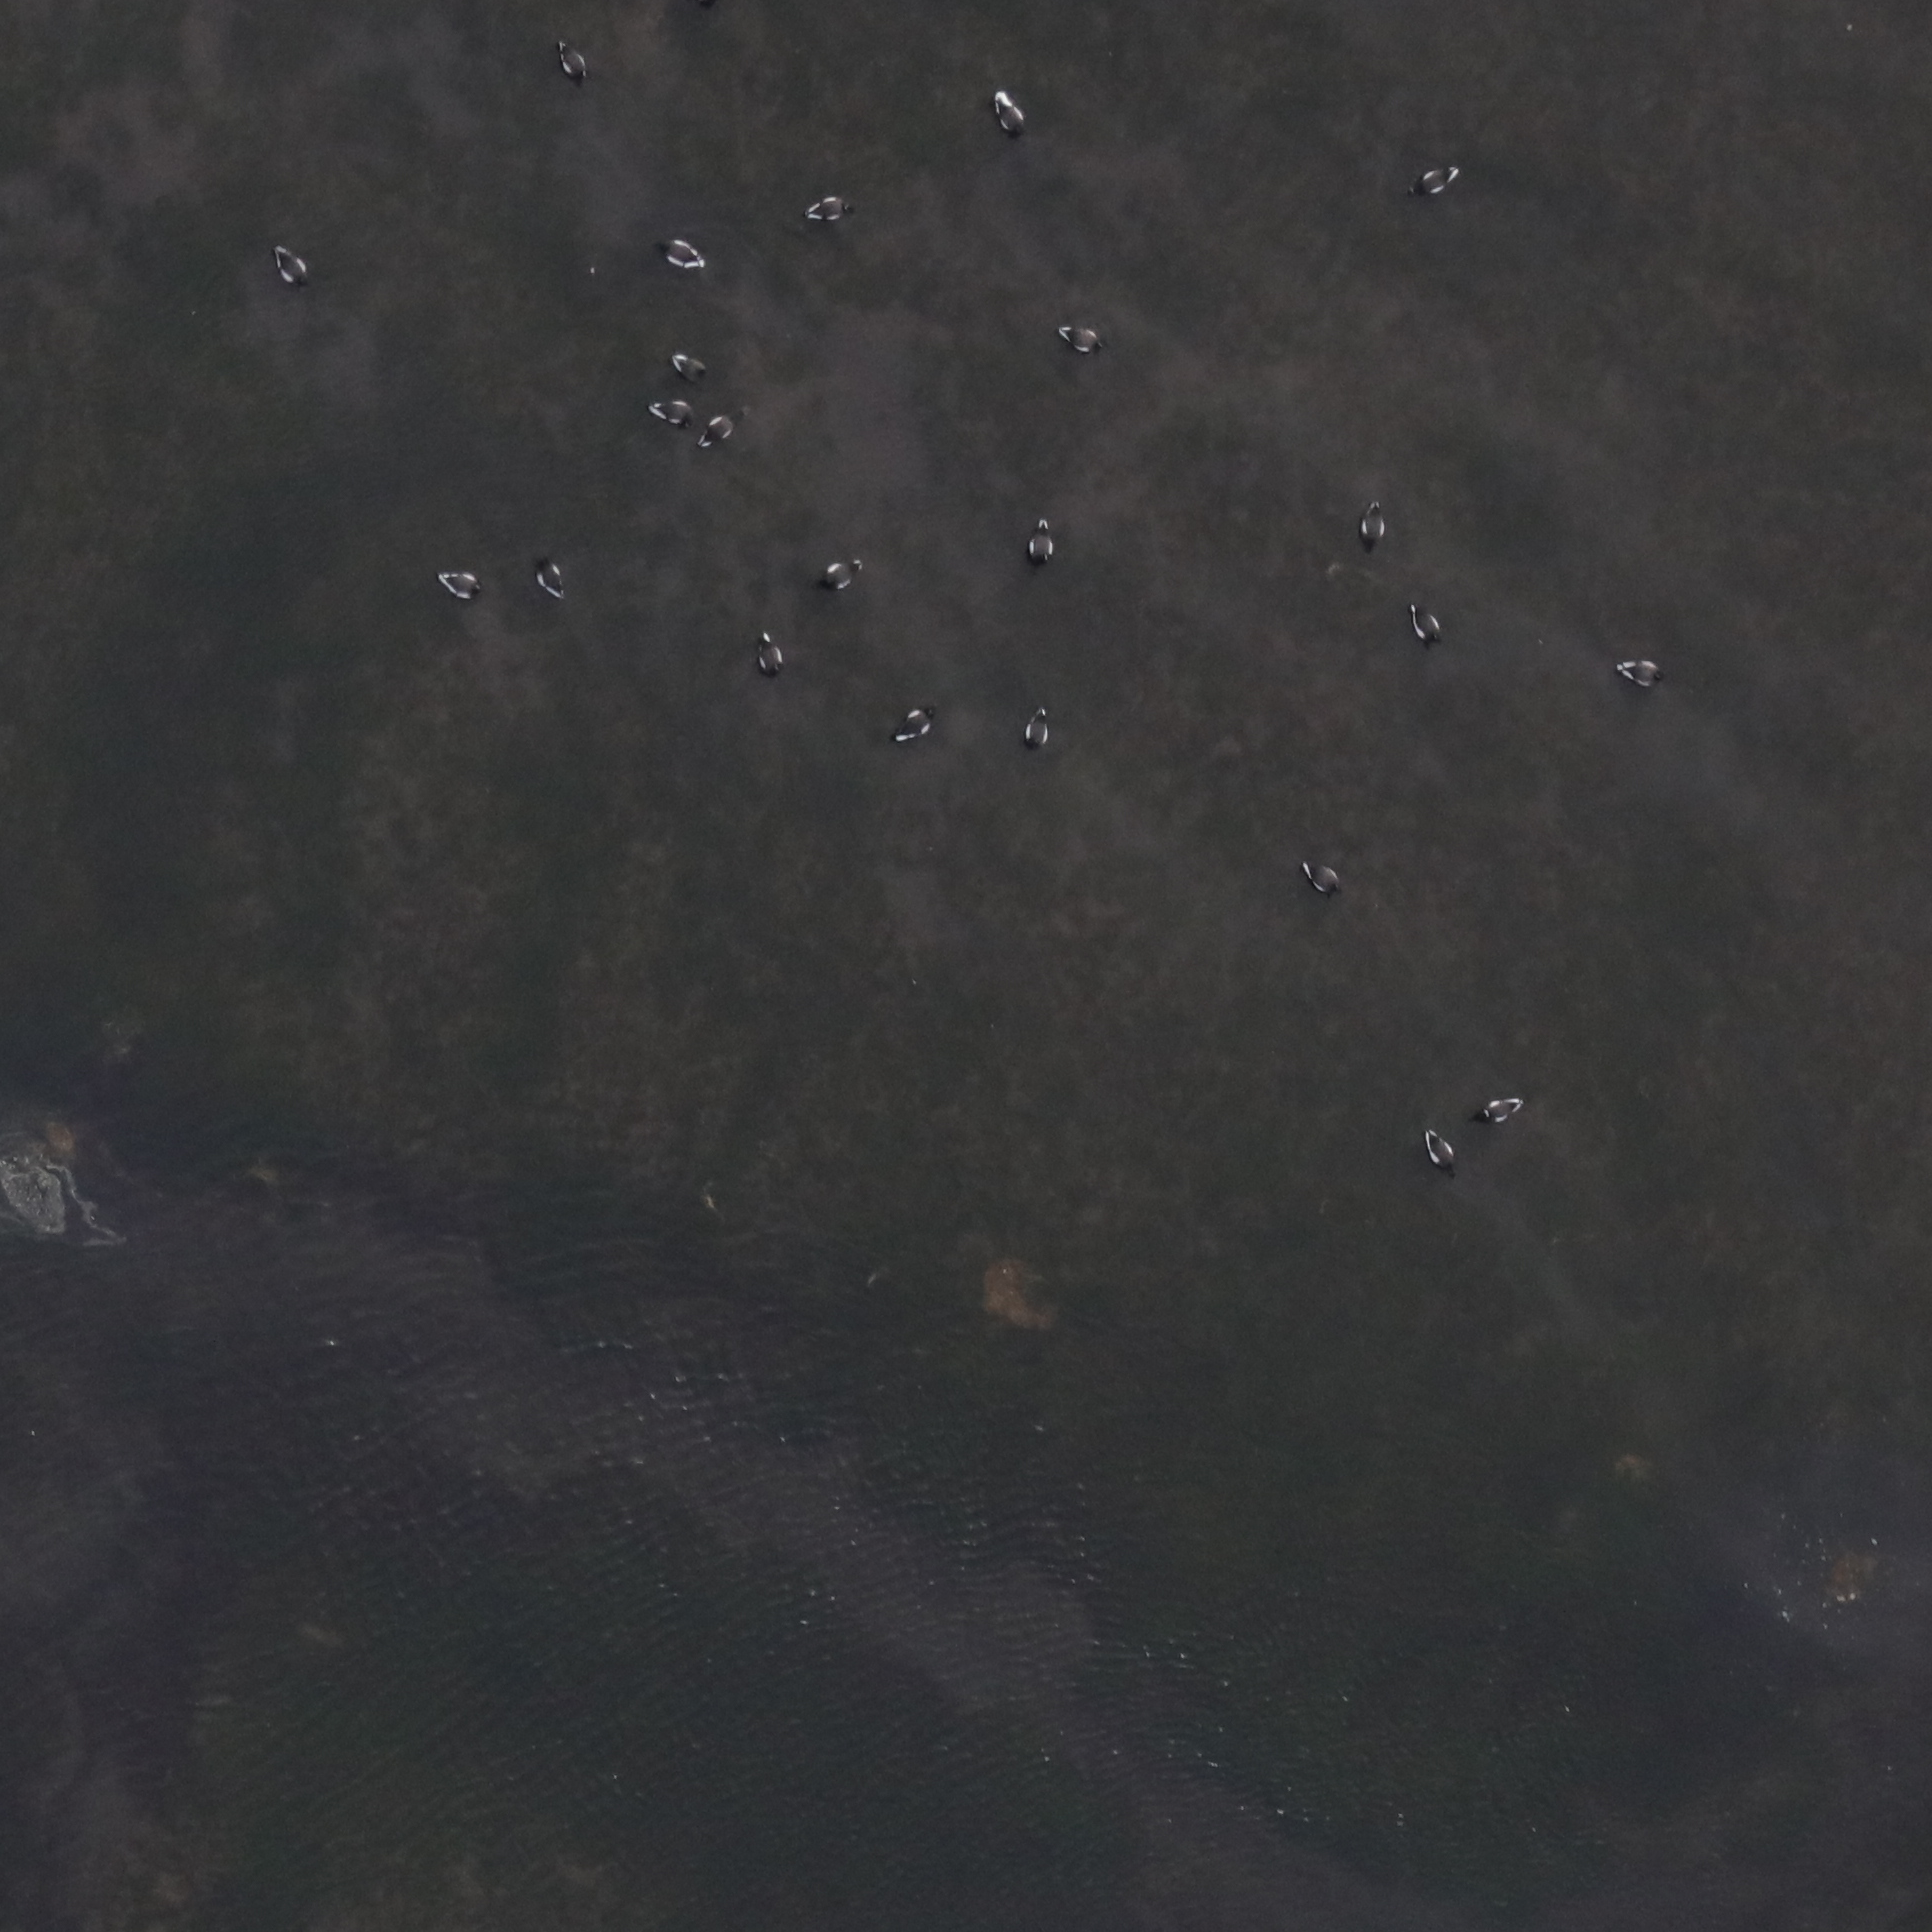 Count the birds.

23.